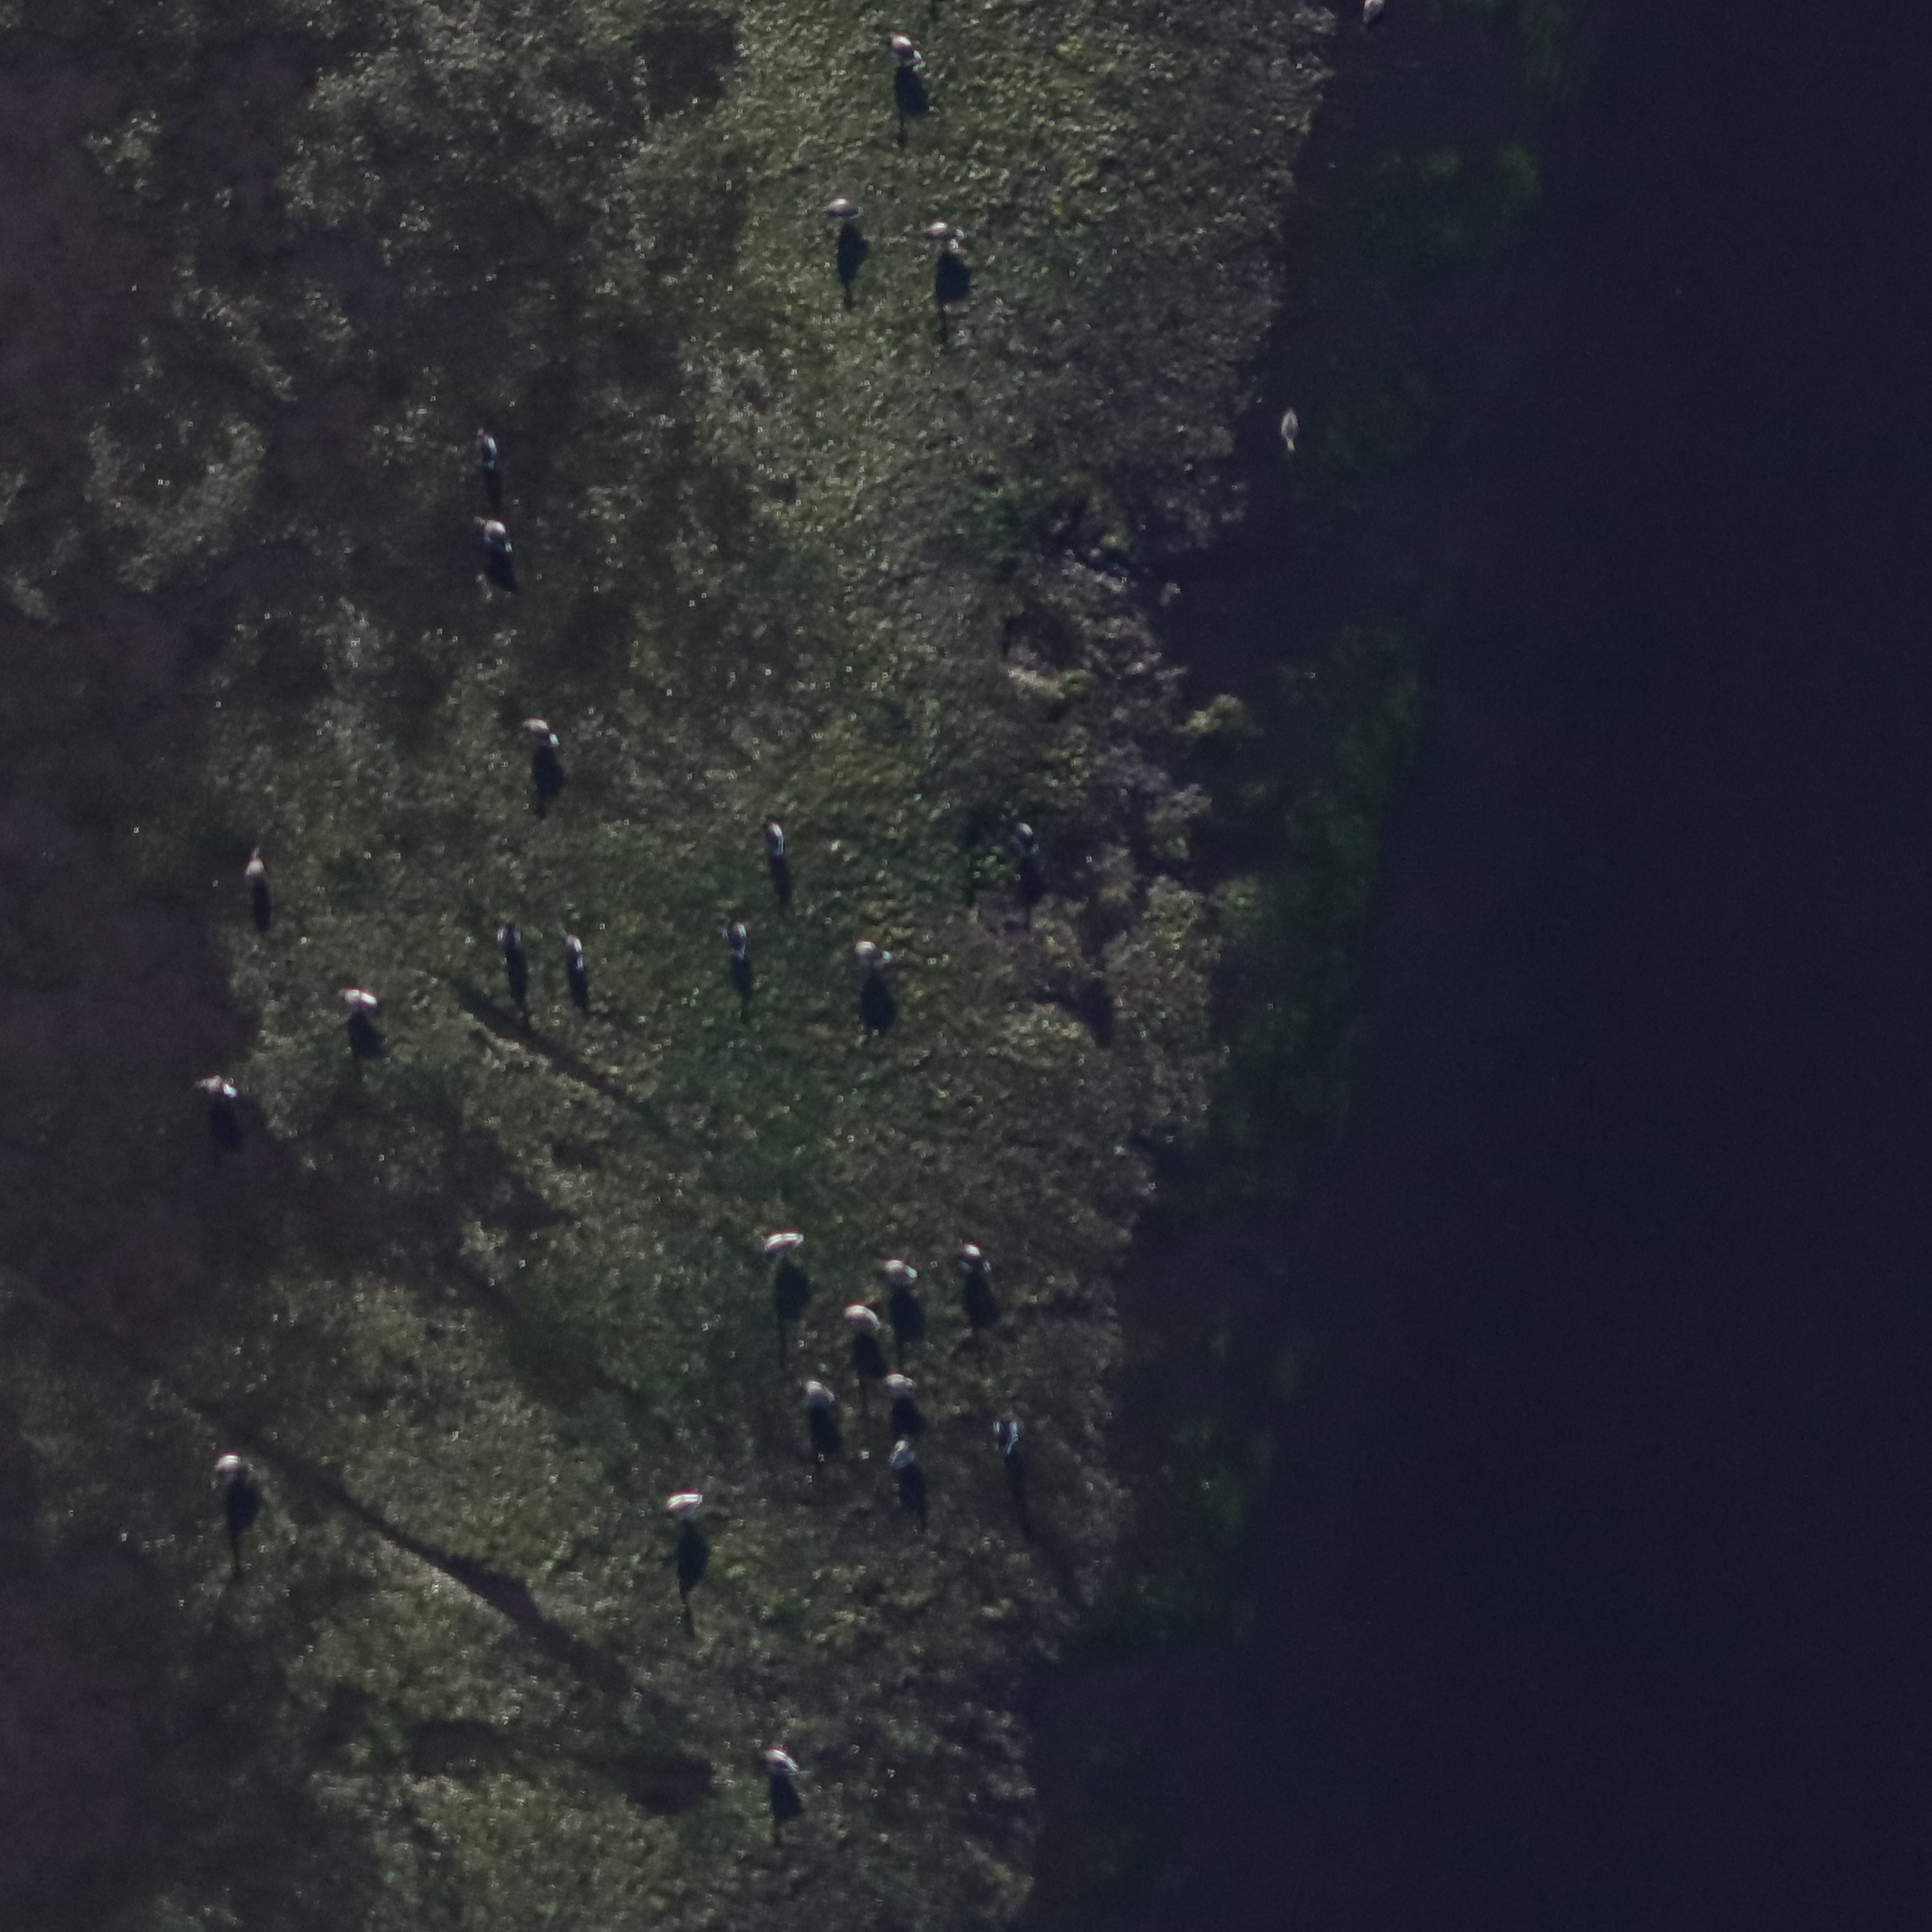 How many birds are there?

27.